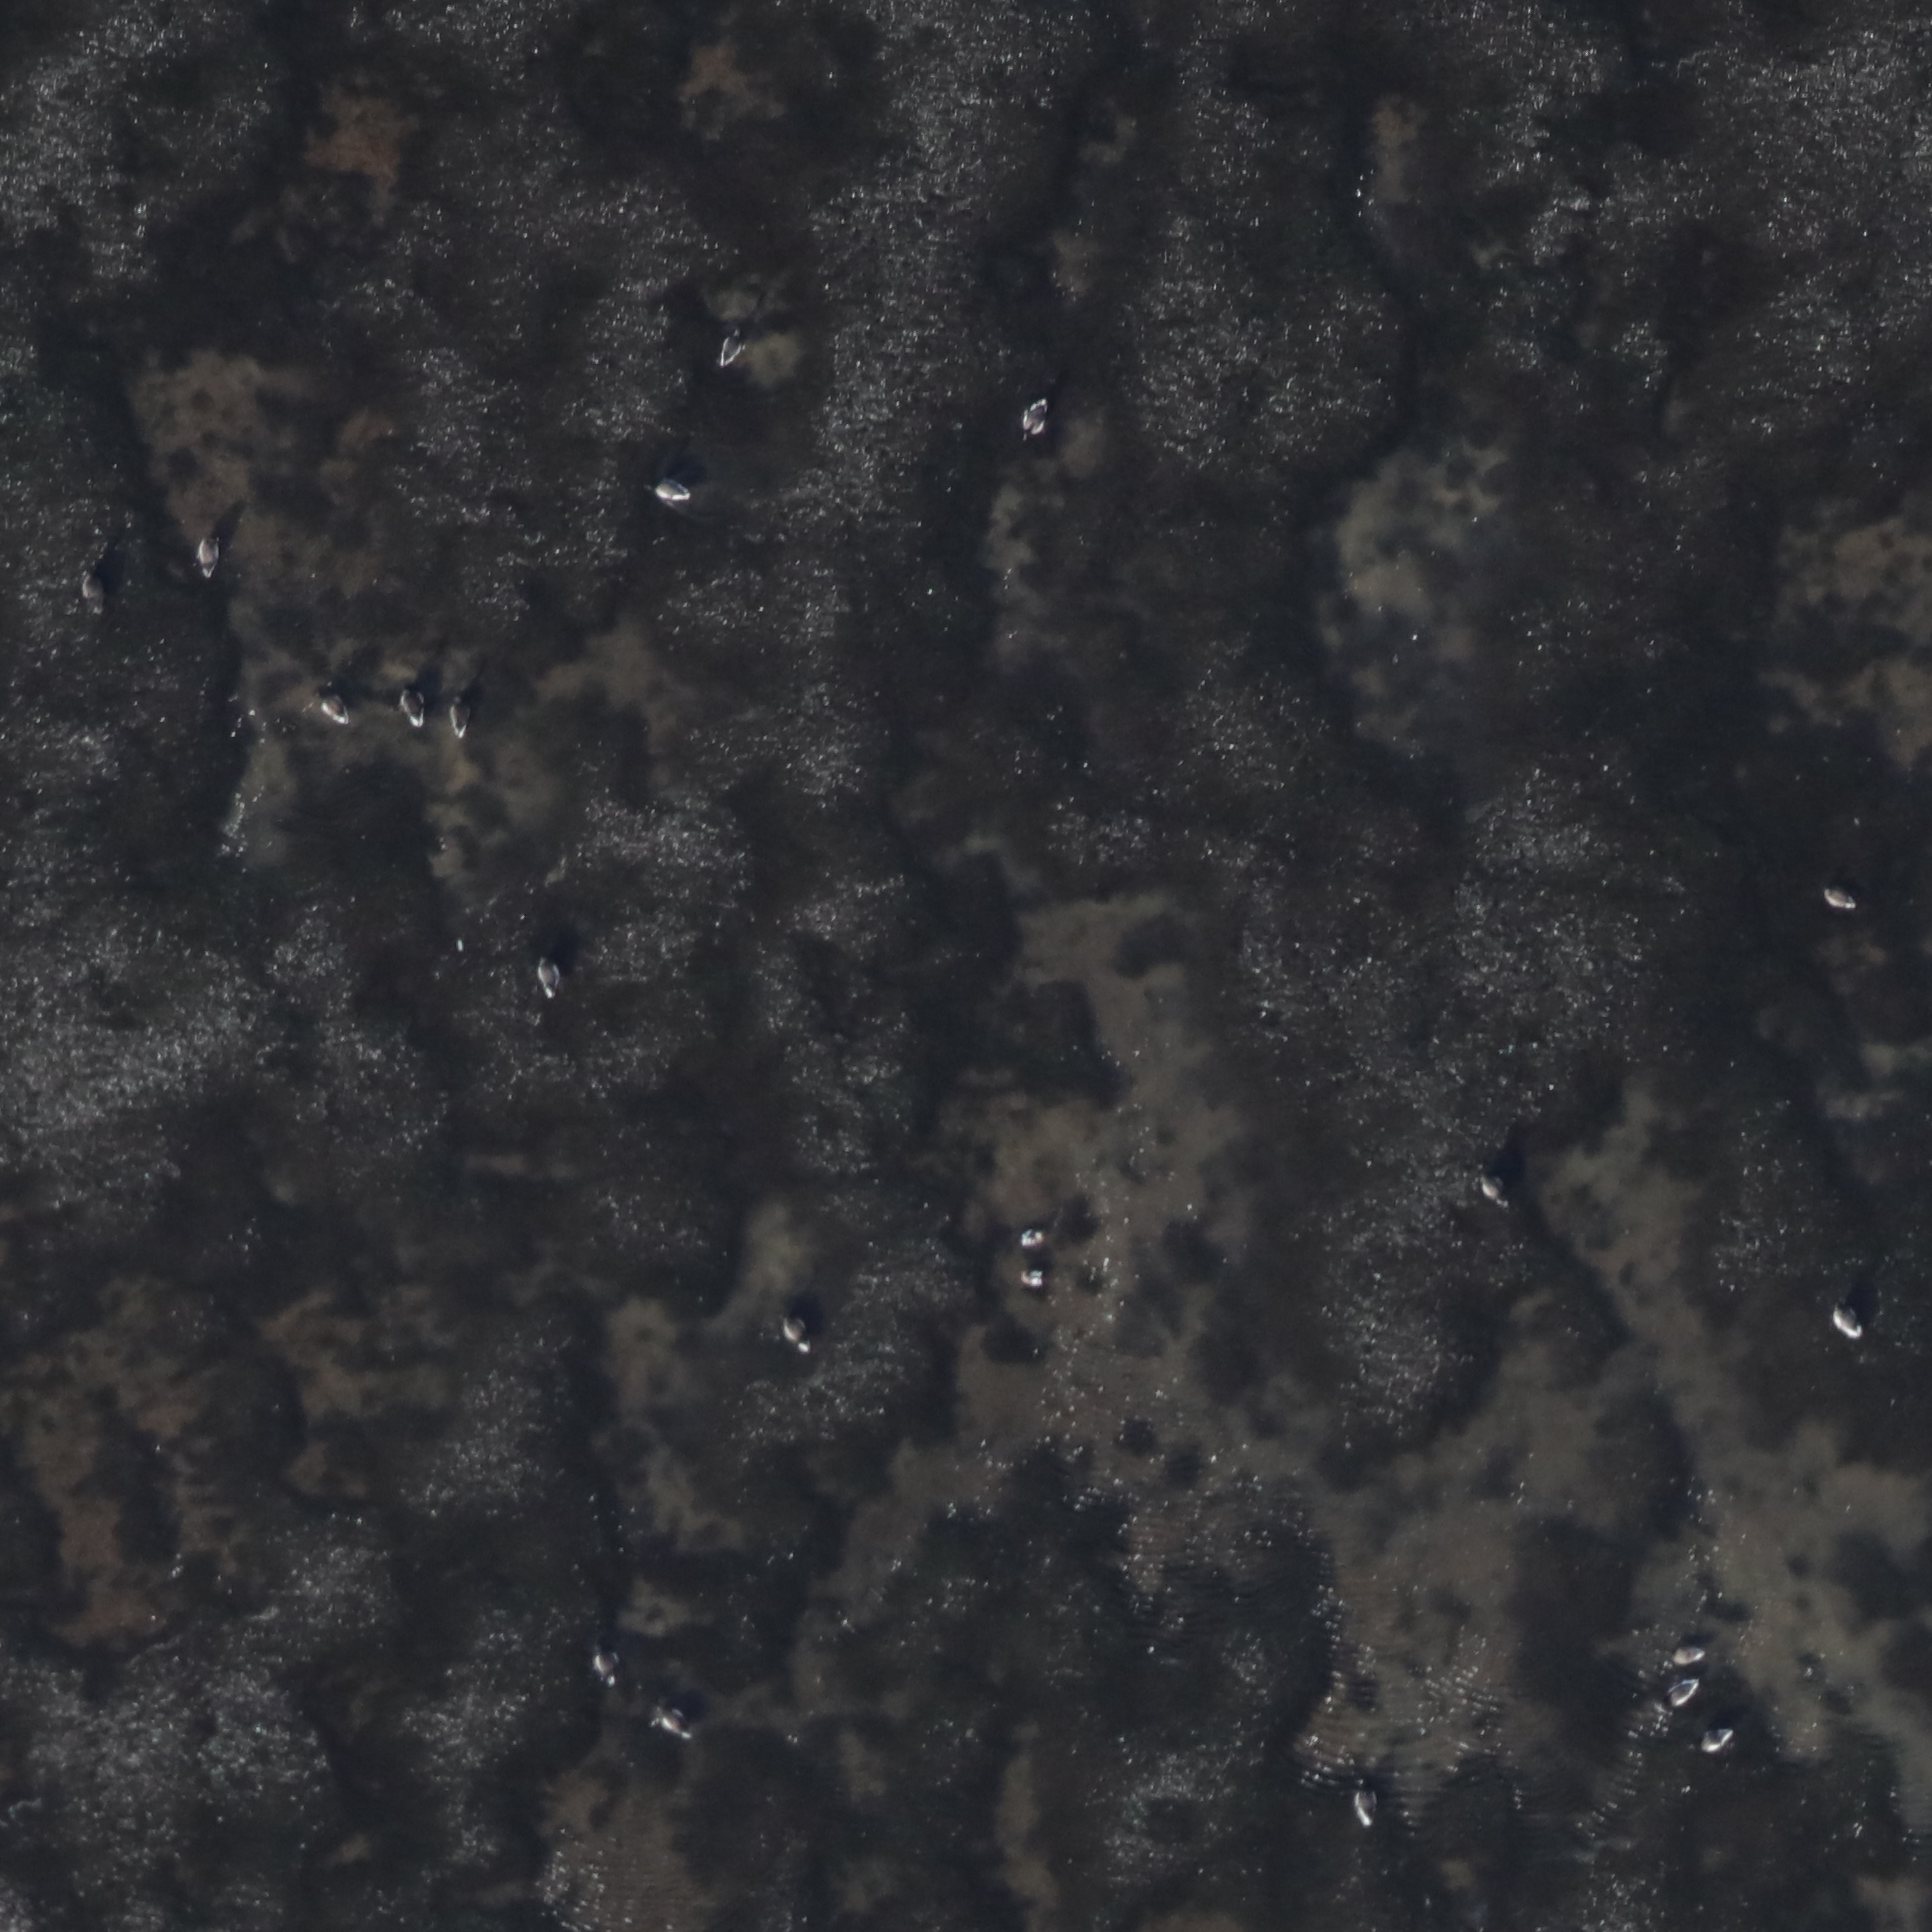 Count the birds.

21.